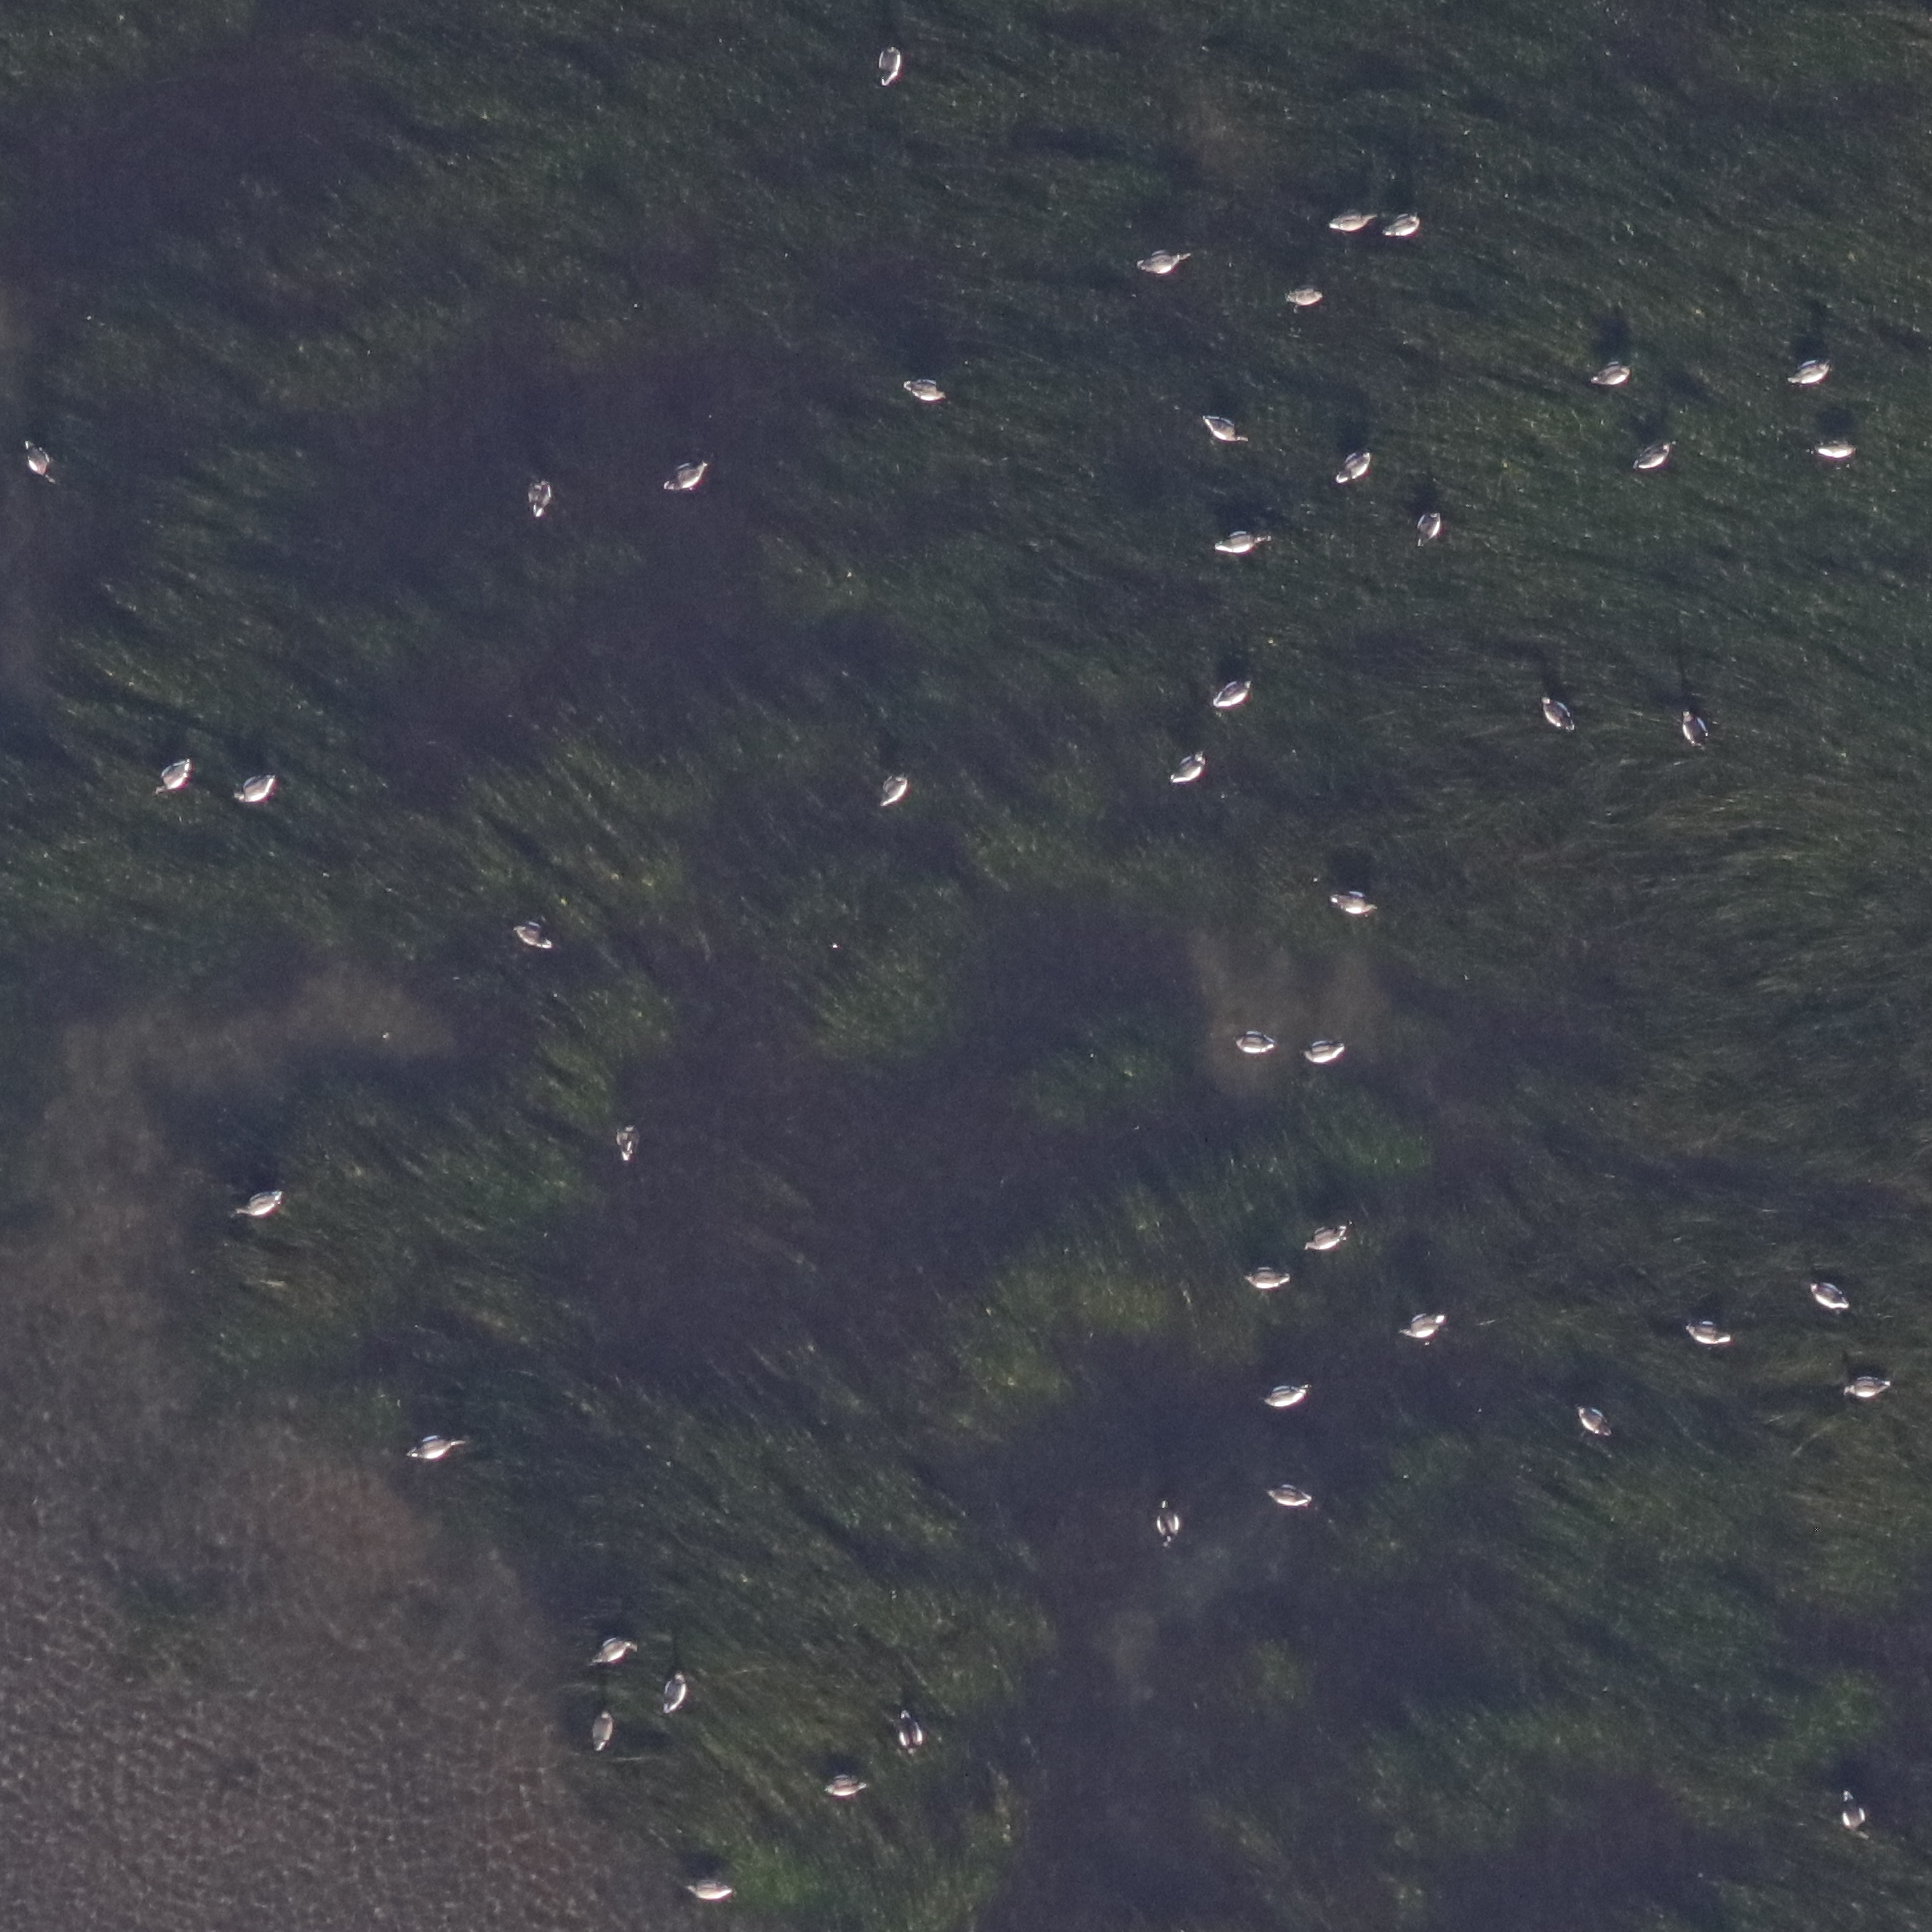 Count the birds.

48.